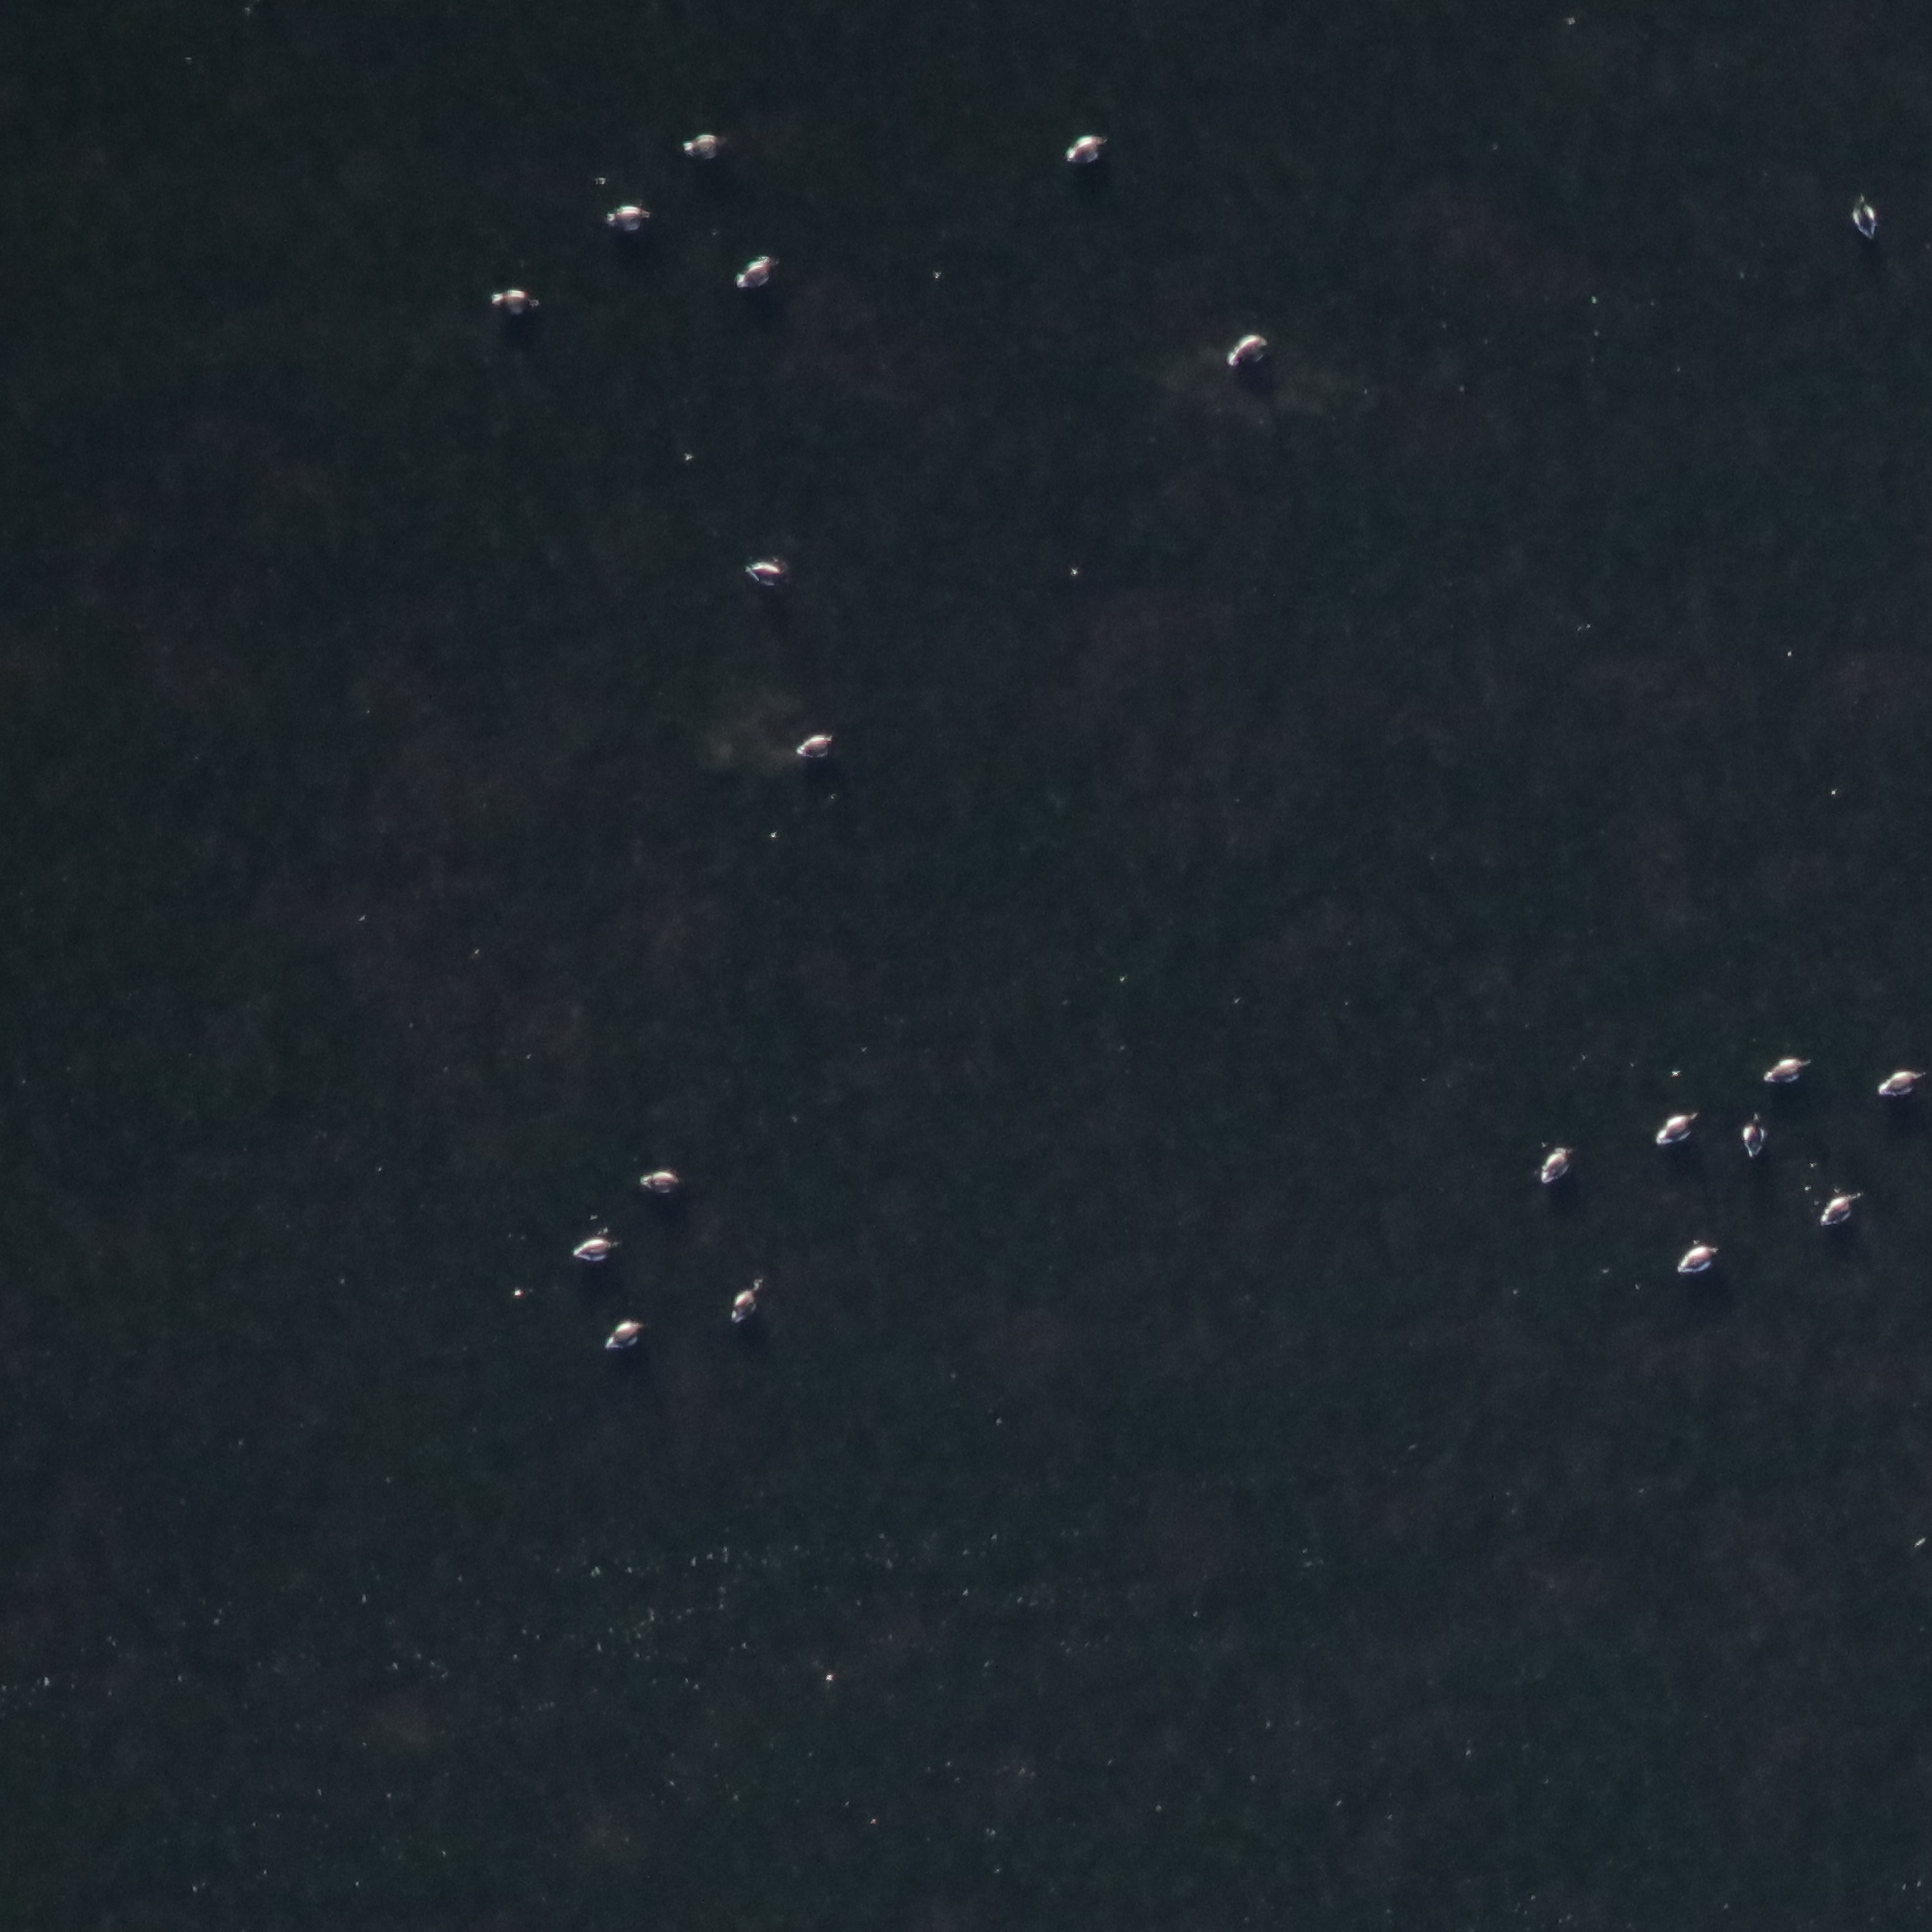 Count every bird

20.